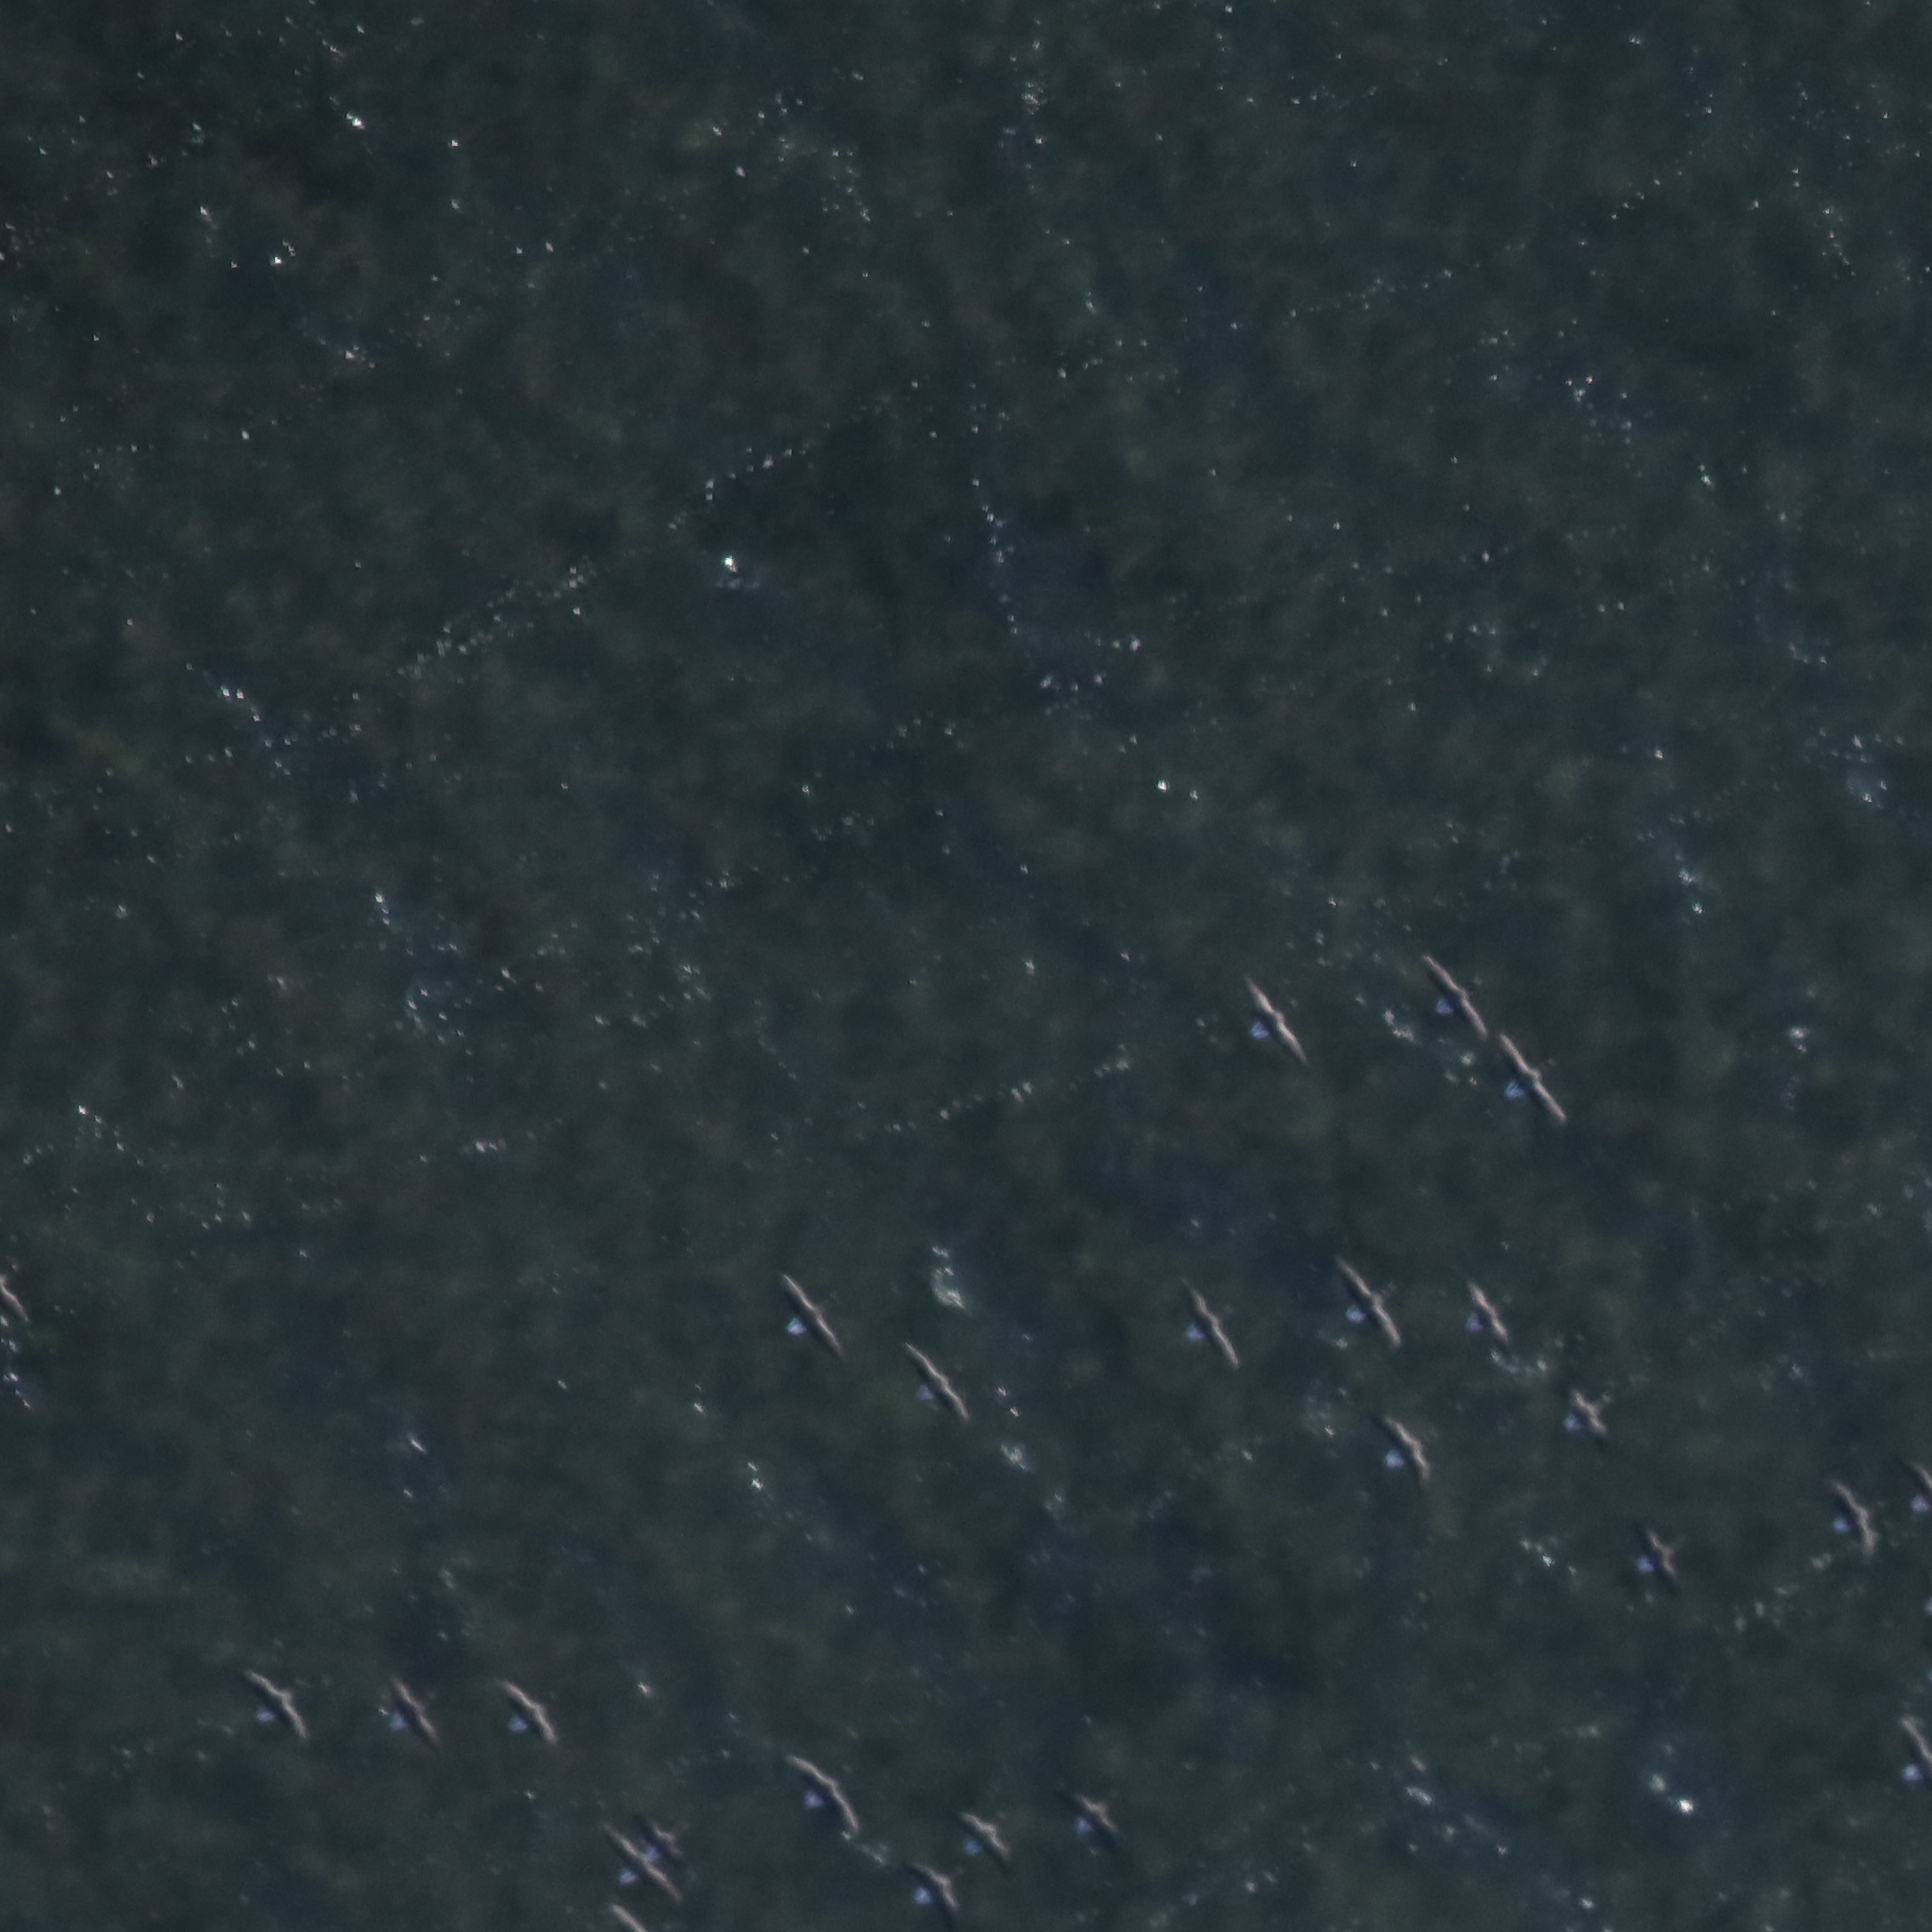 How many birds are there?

22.